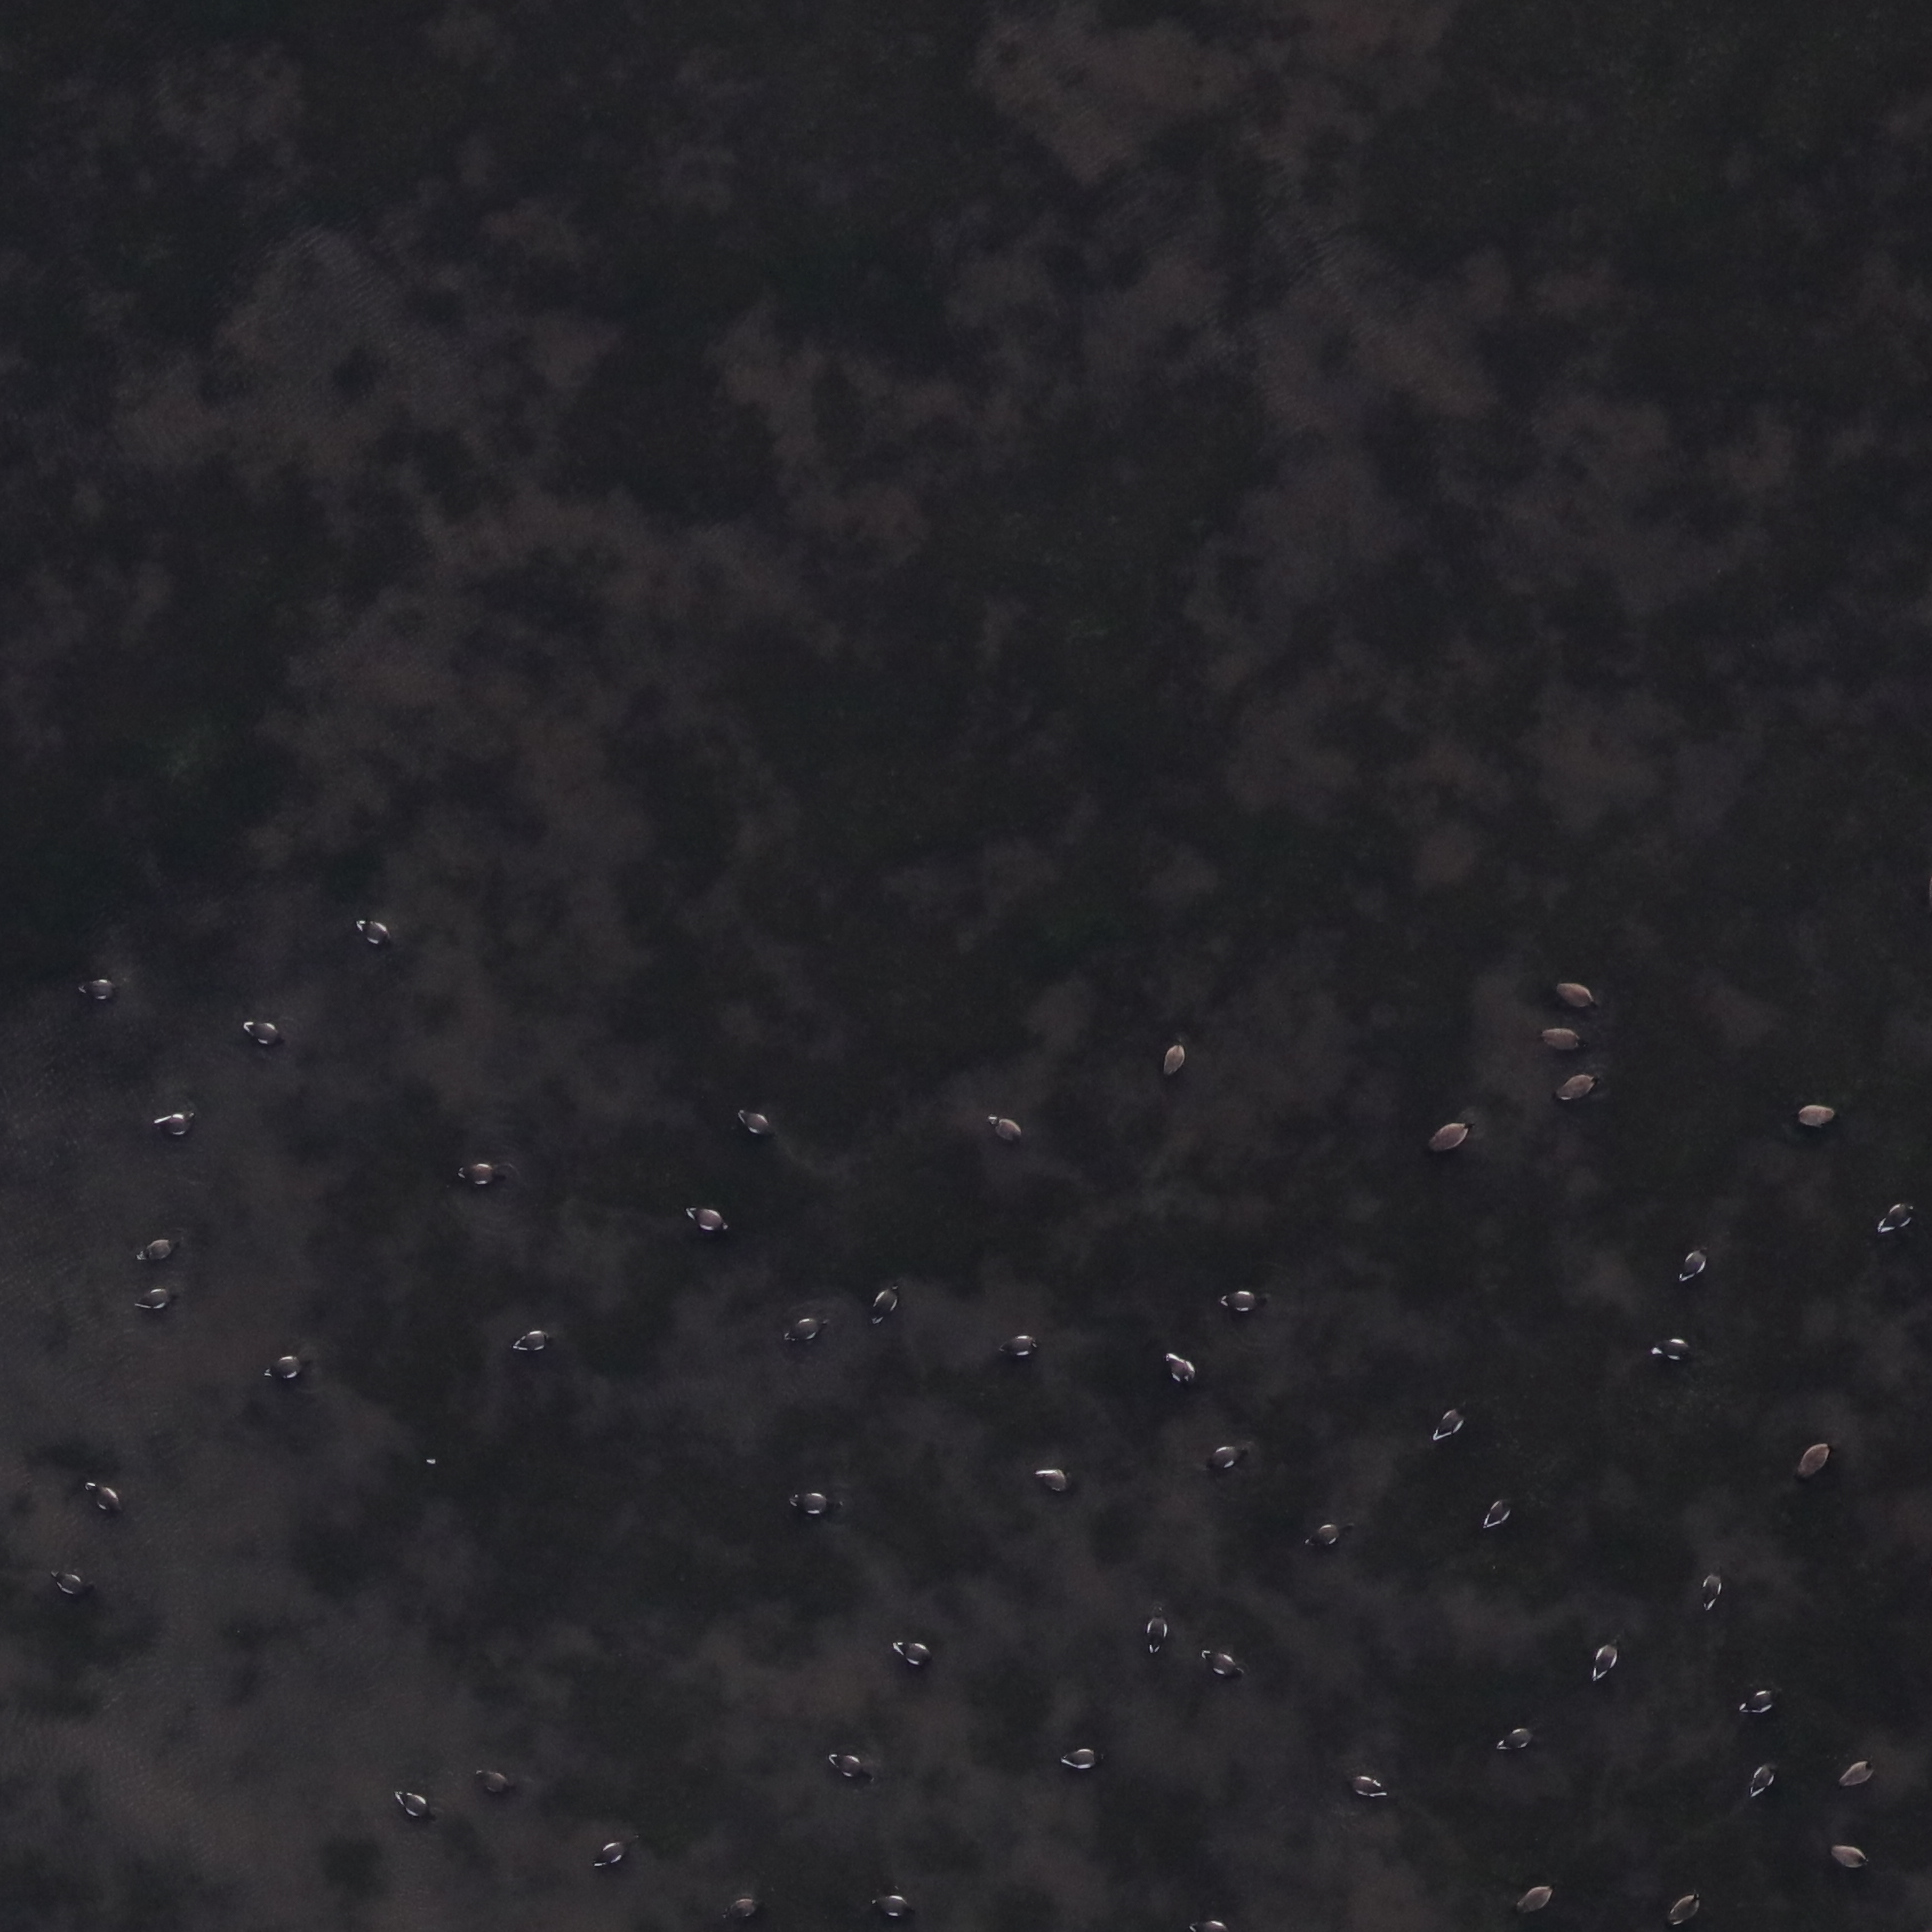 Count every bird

55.